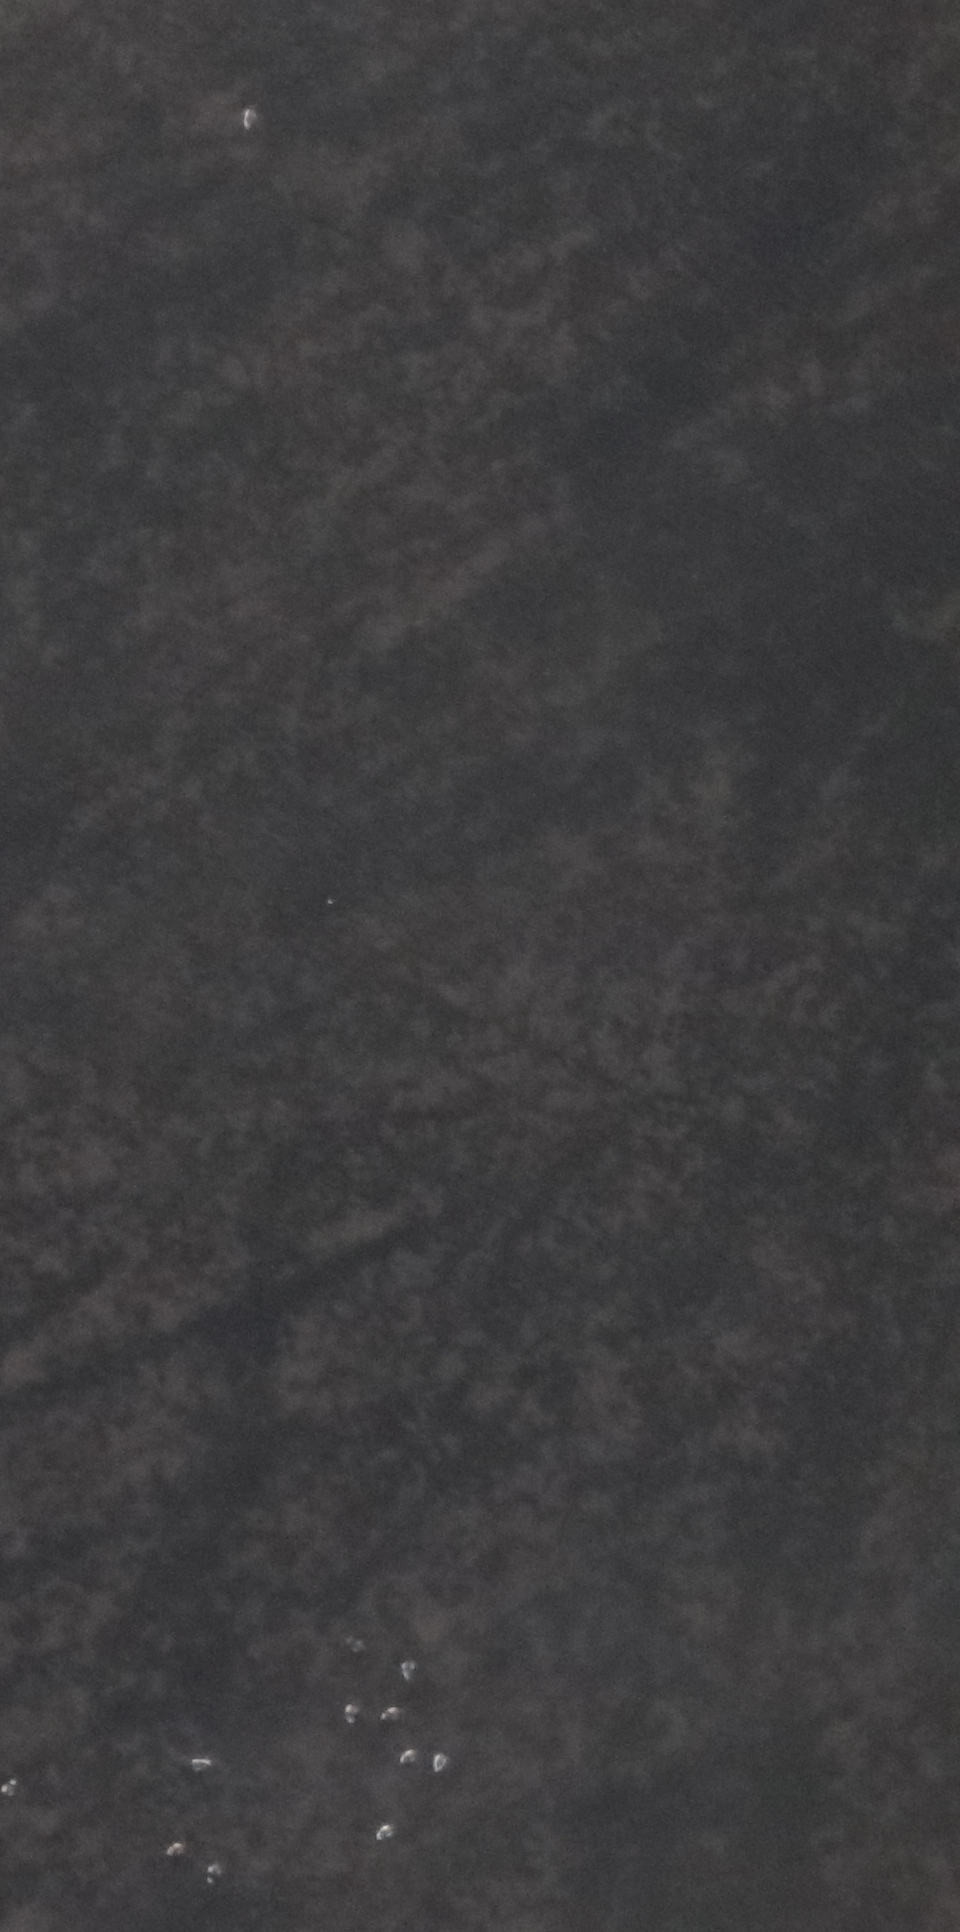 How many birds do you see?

12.